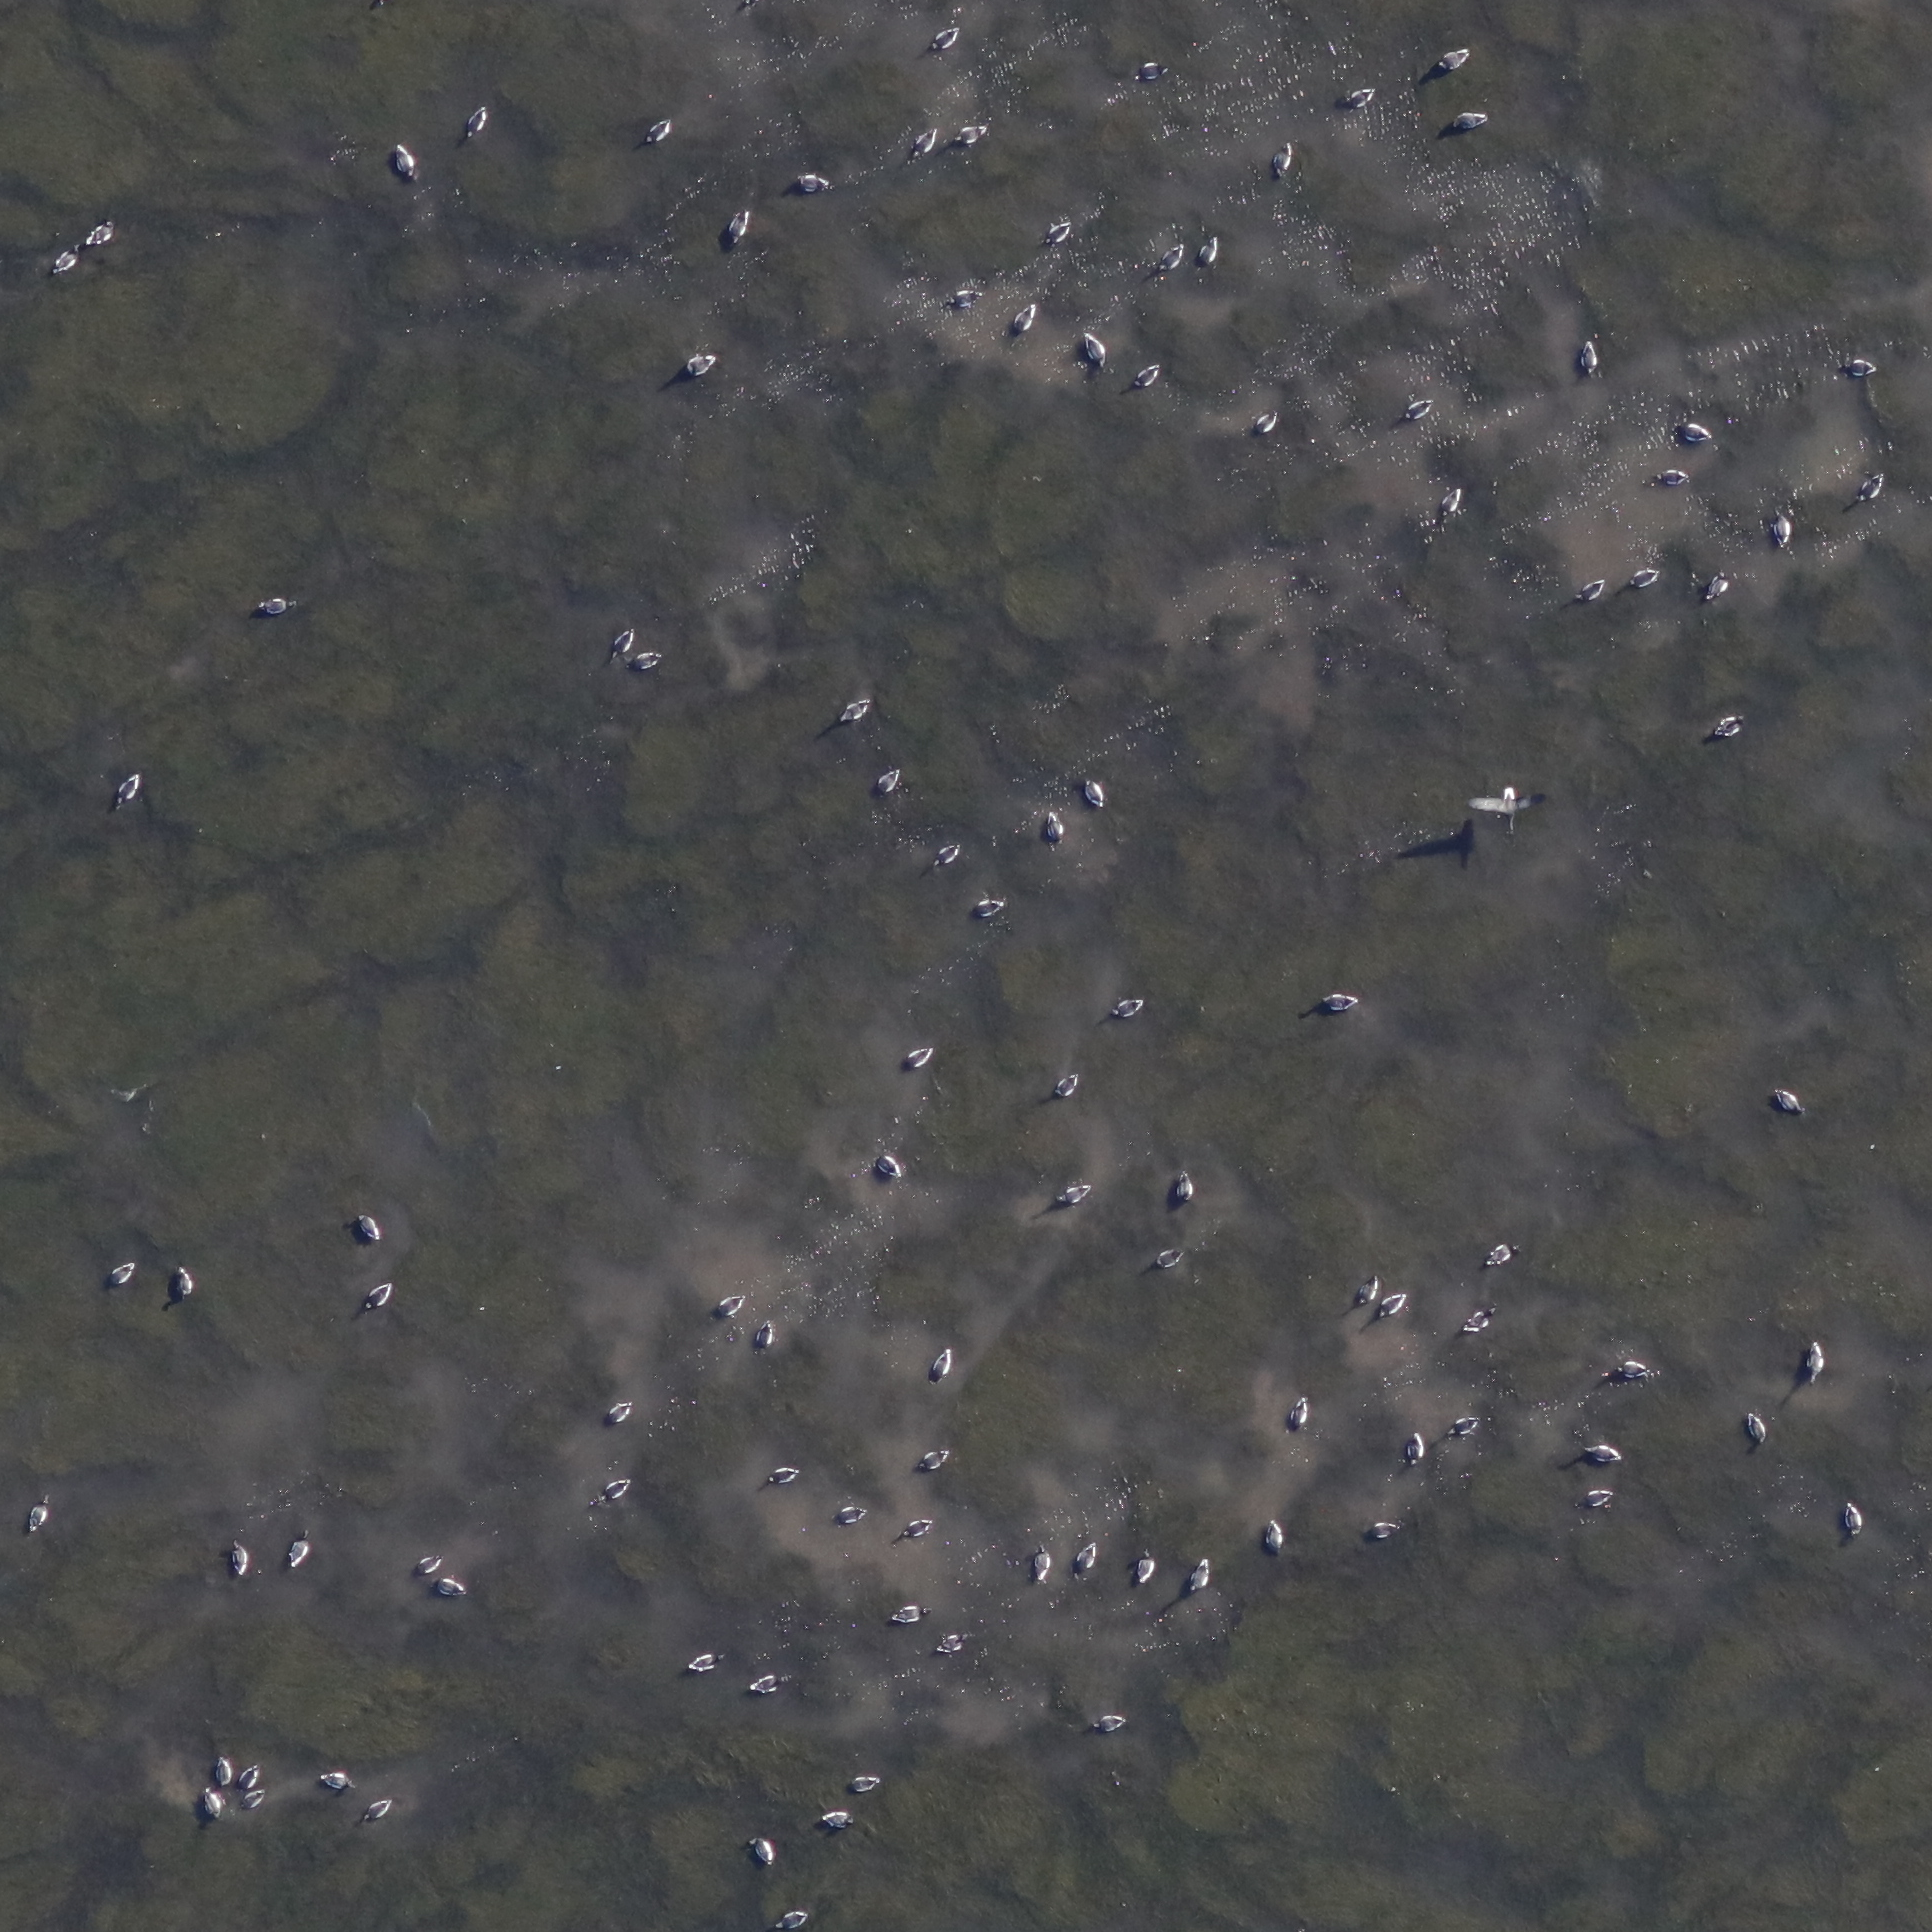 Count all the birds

108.